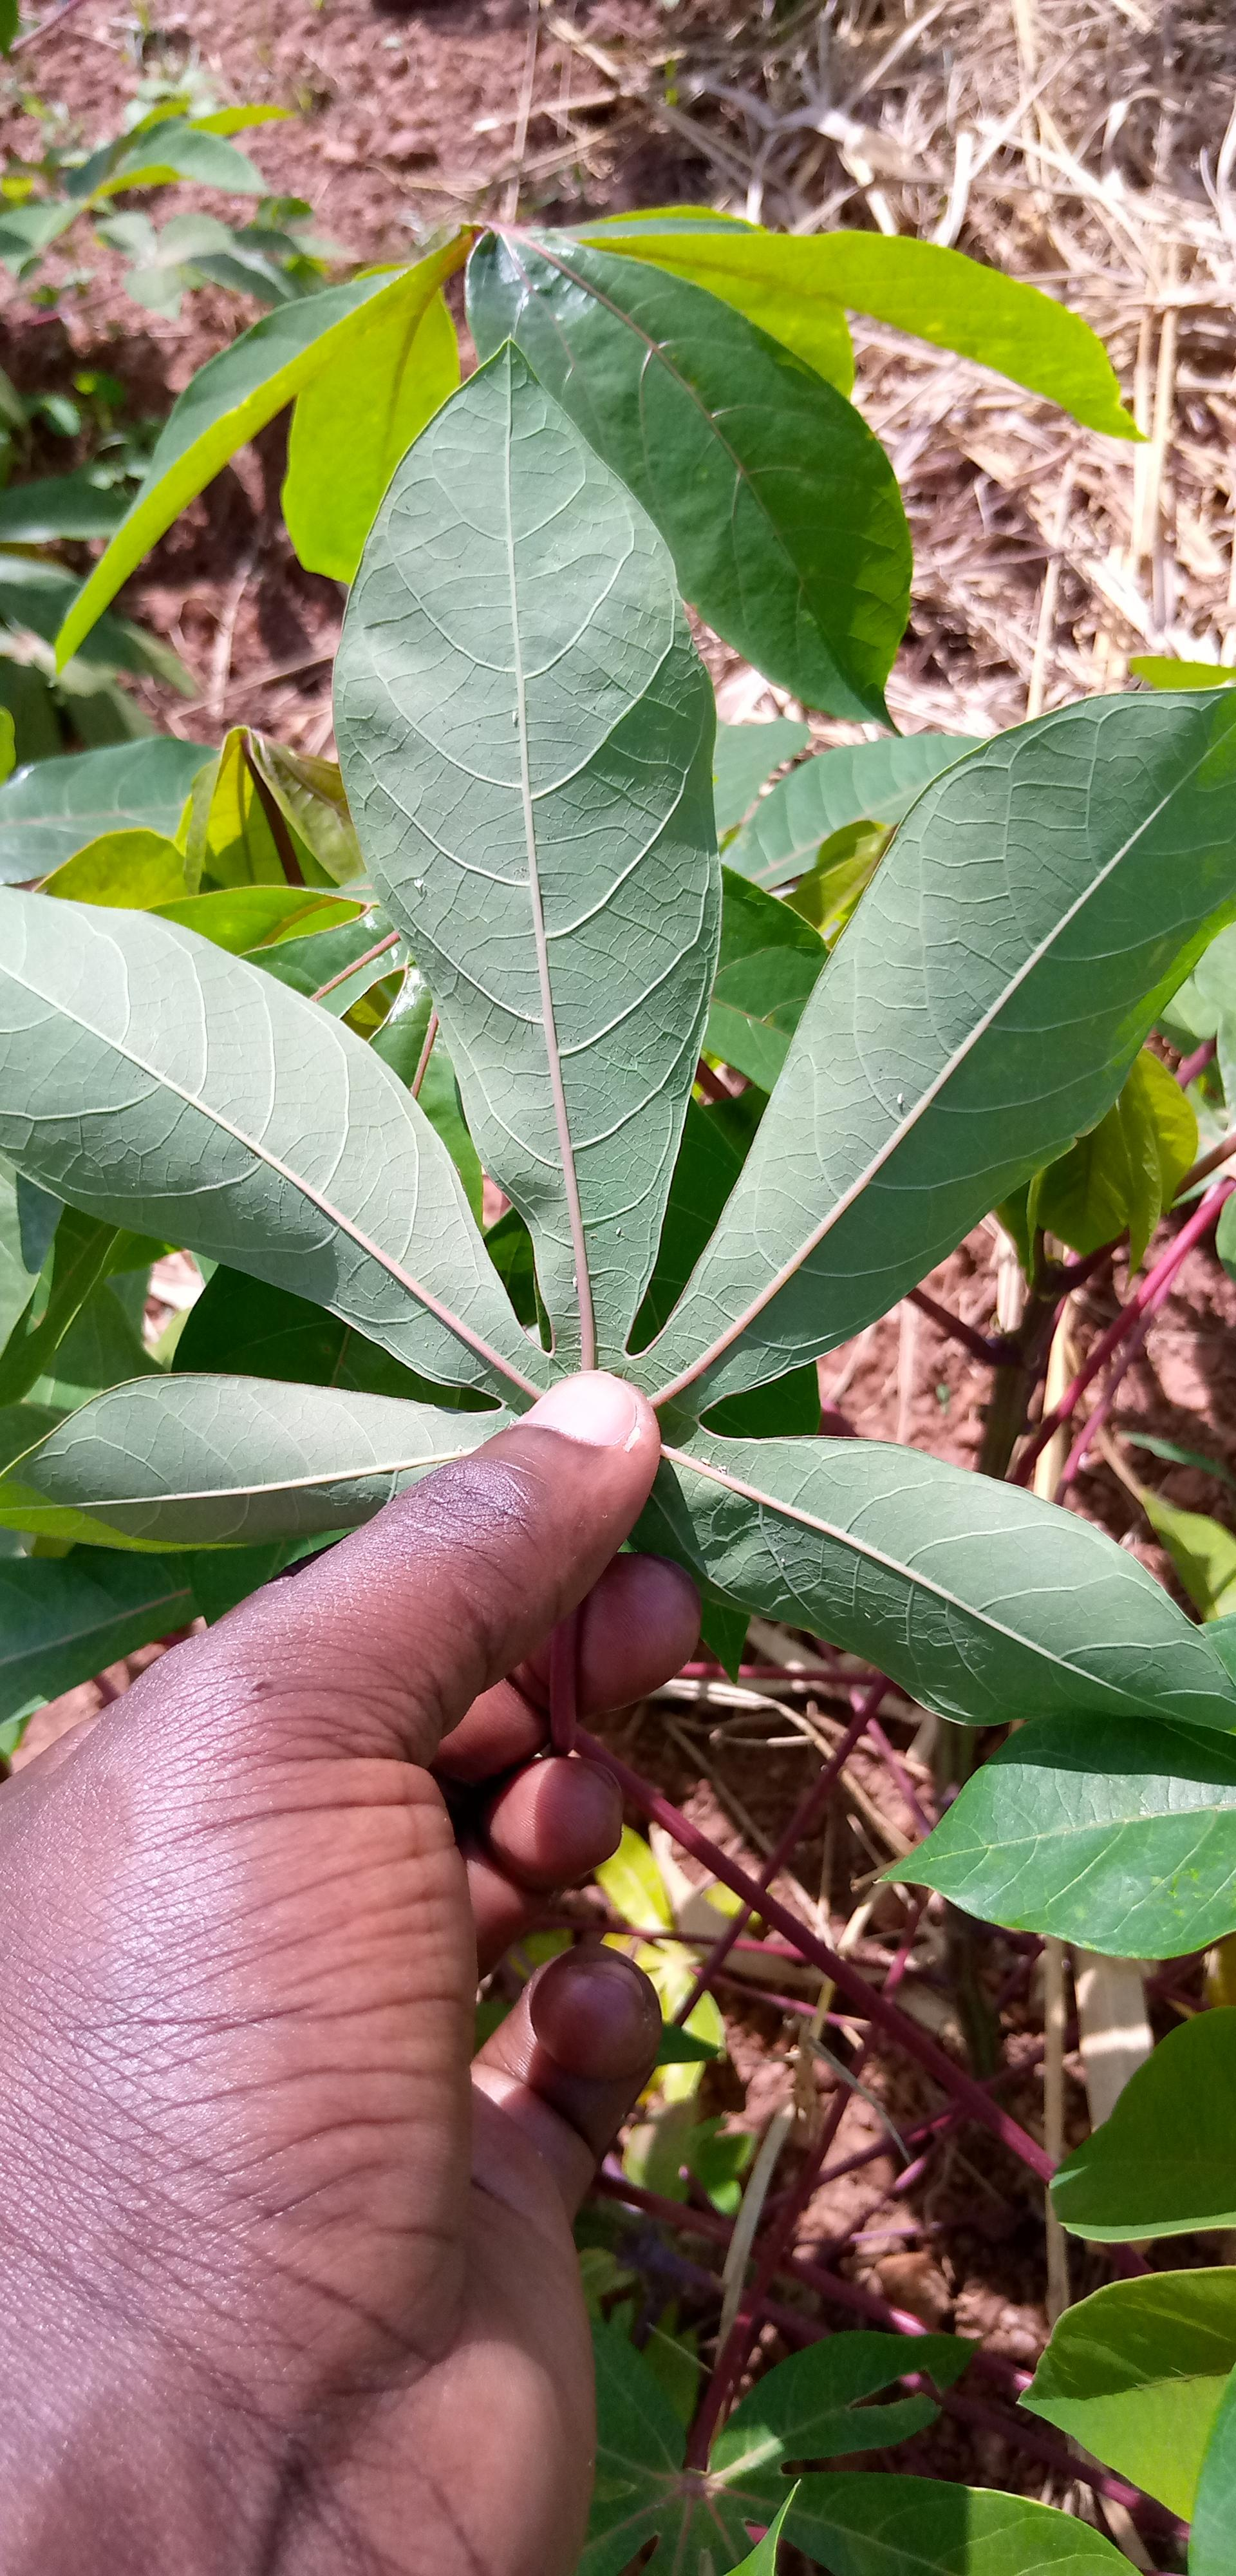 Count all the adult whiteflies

8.